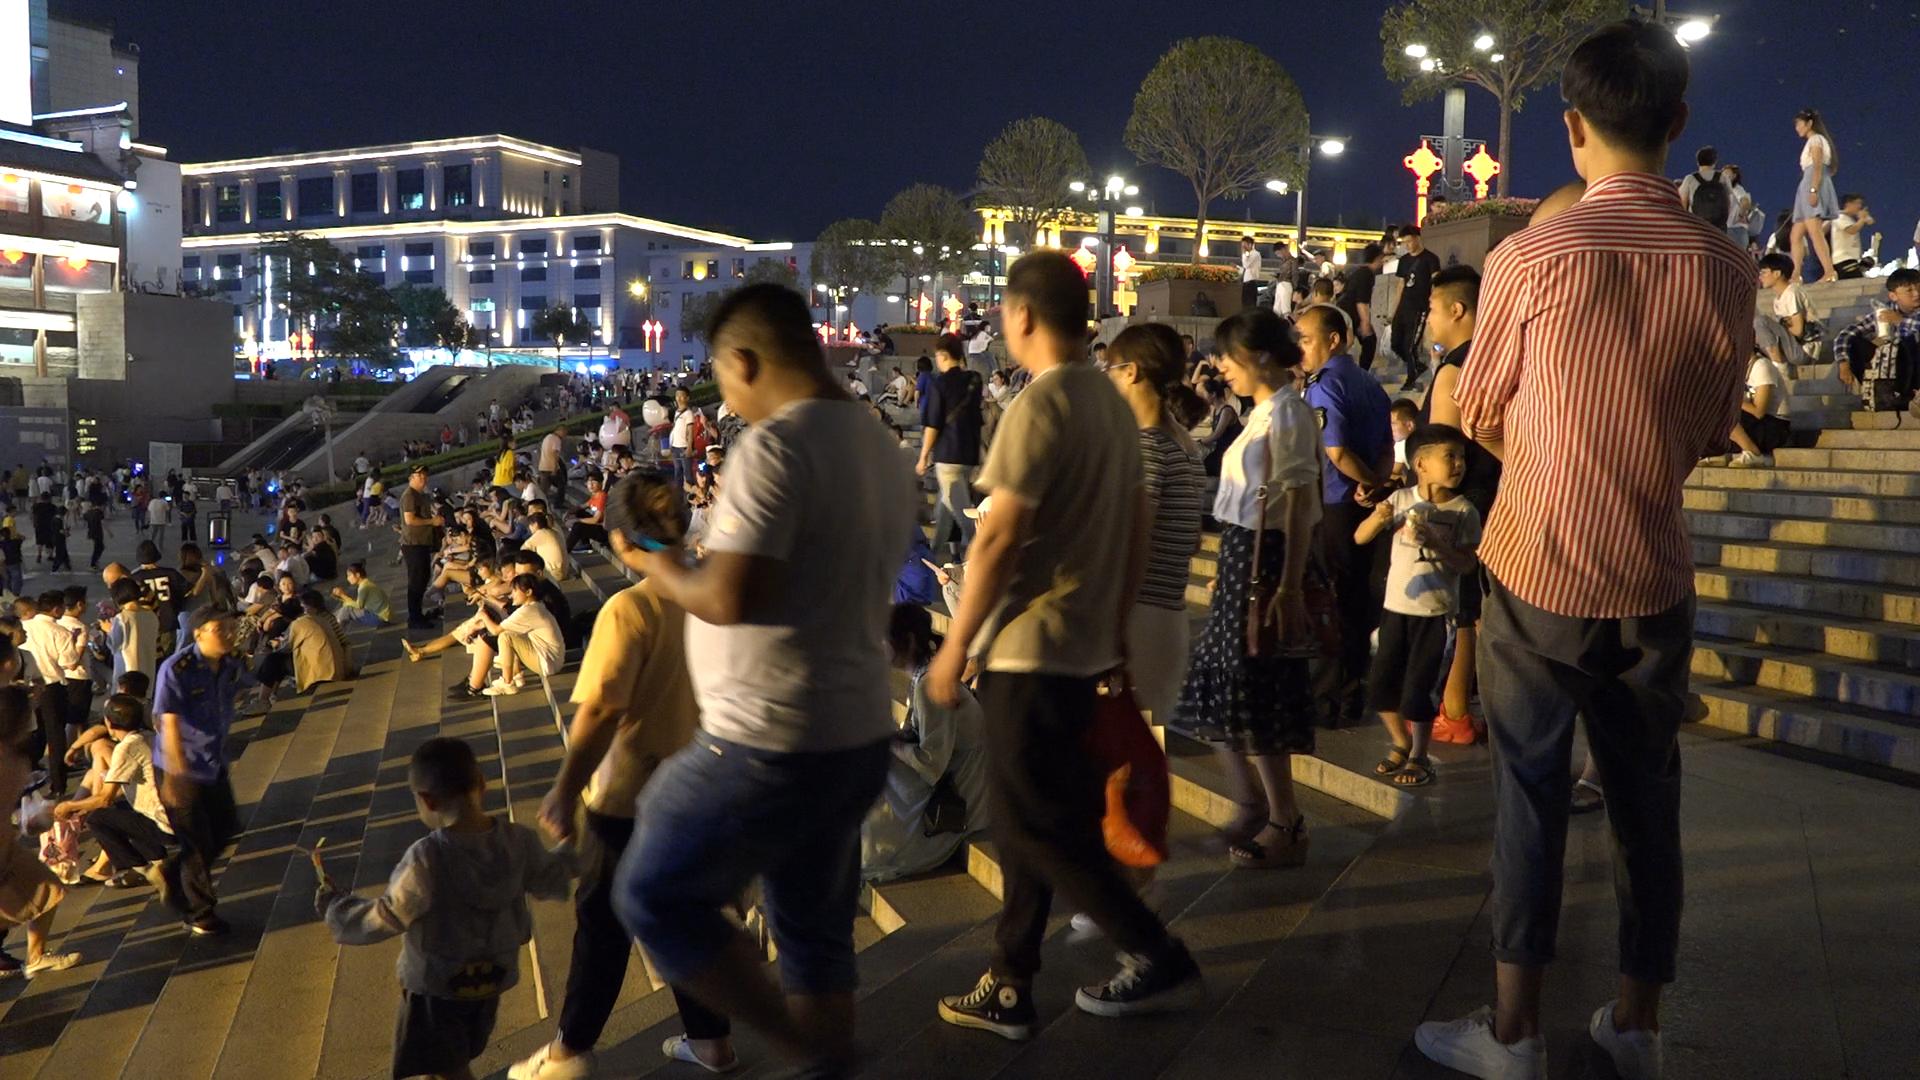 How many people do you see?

220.